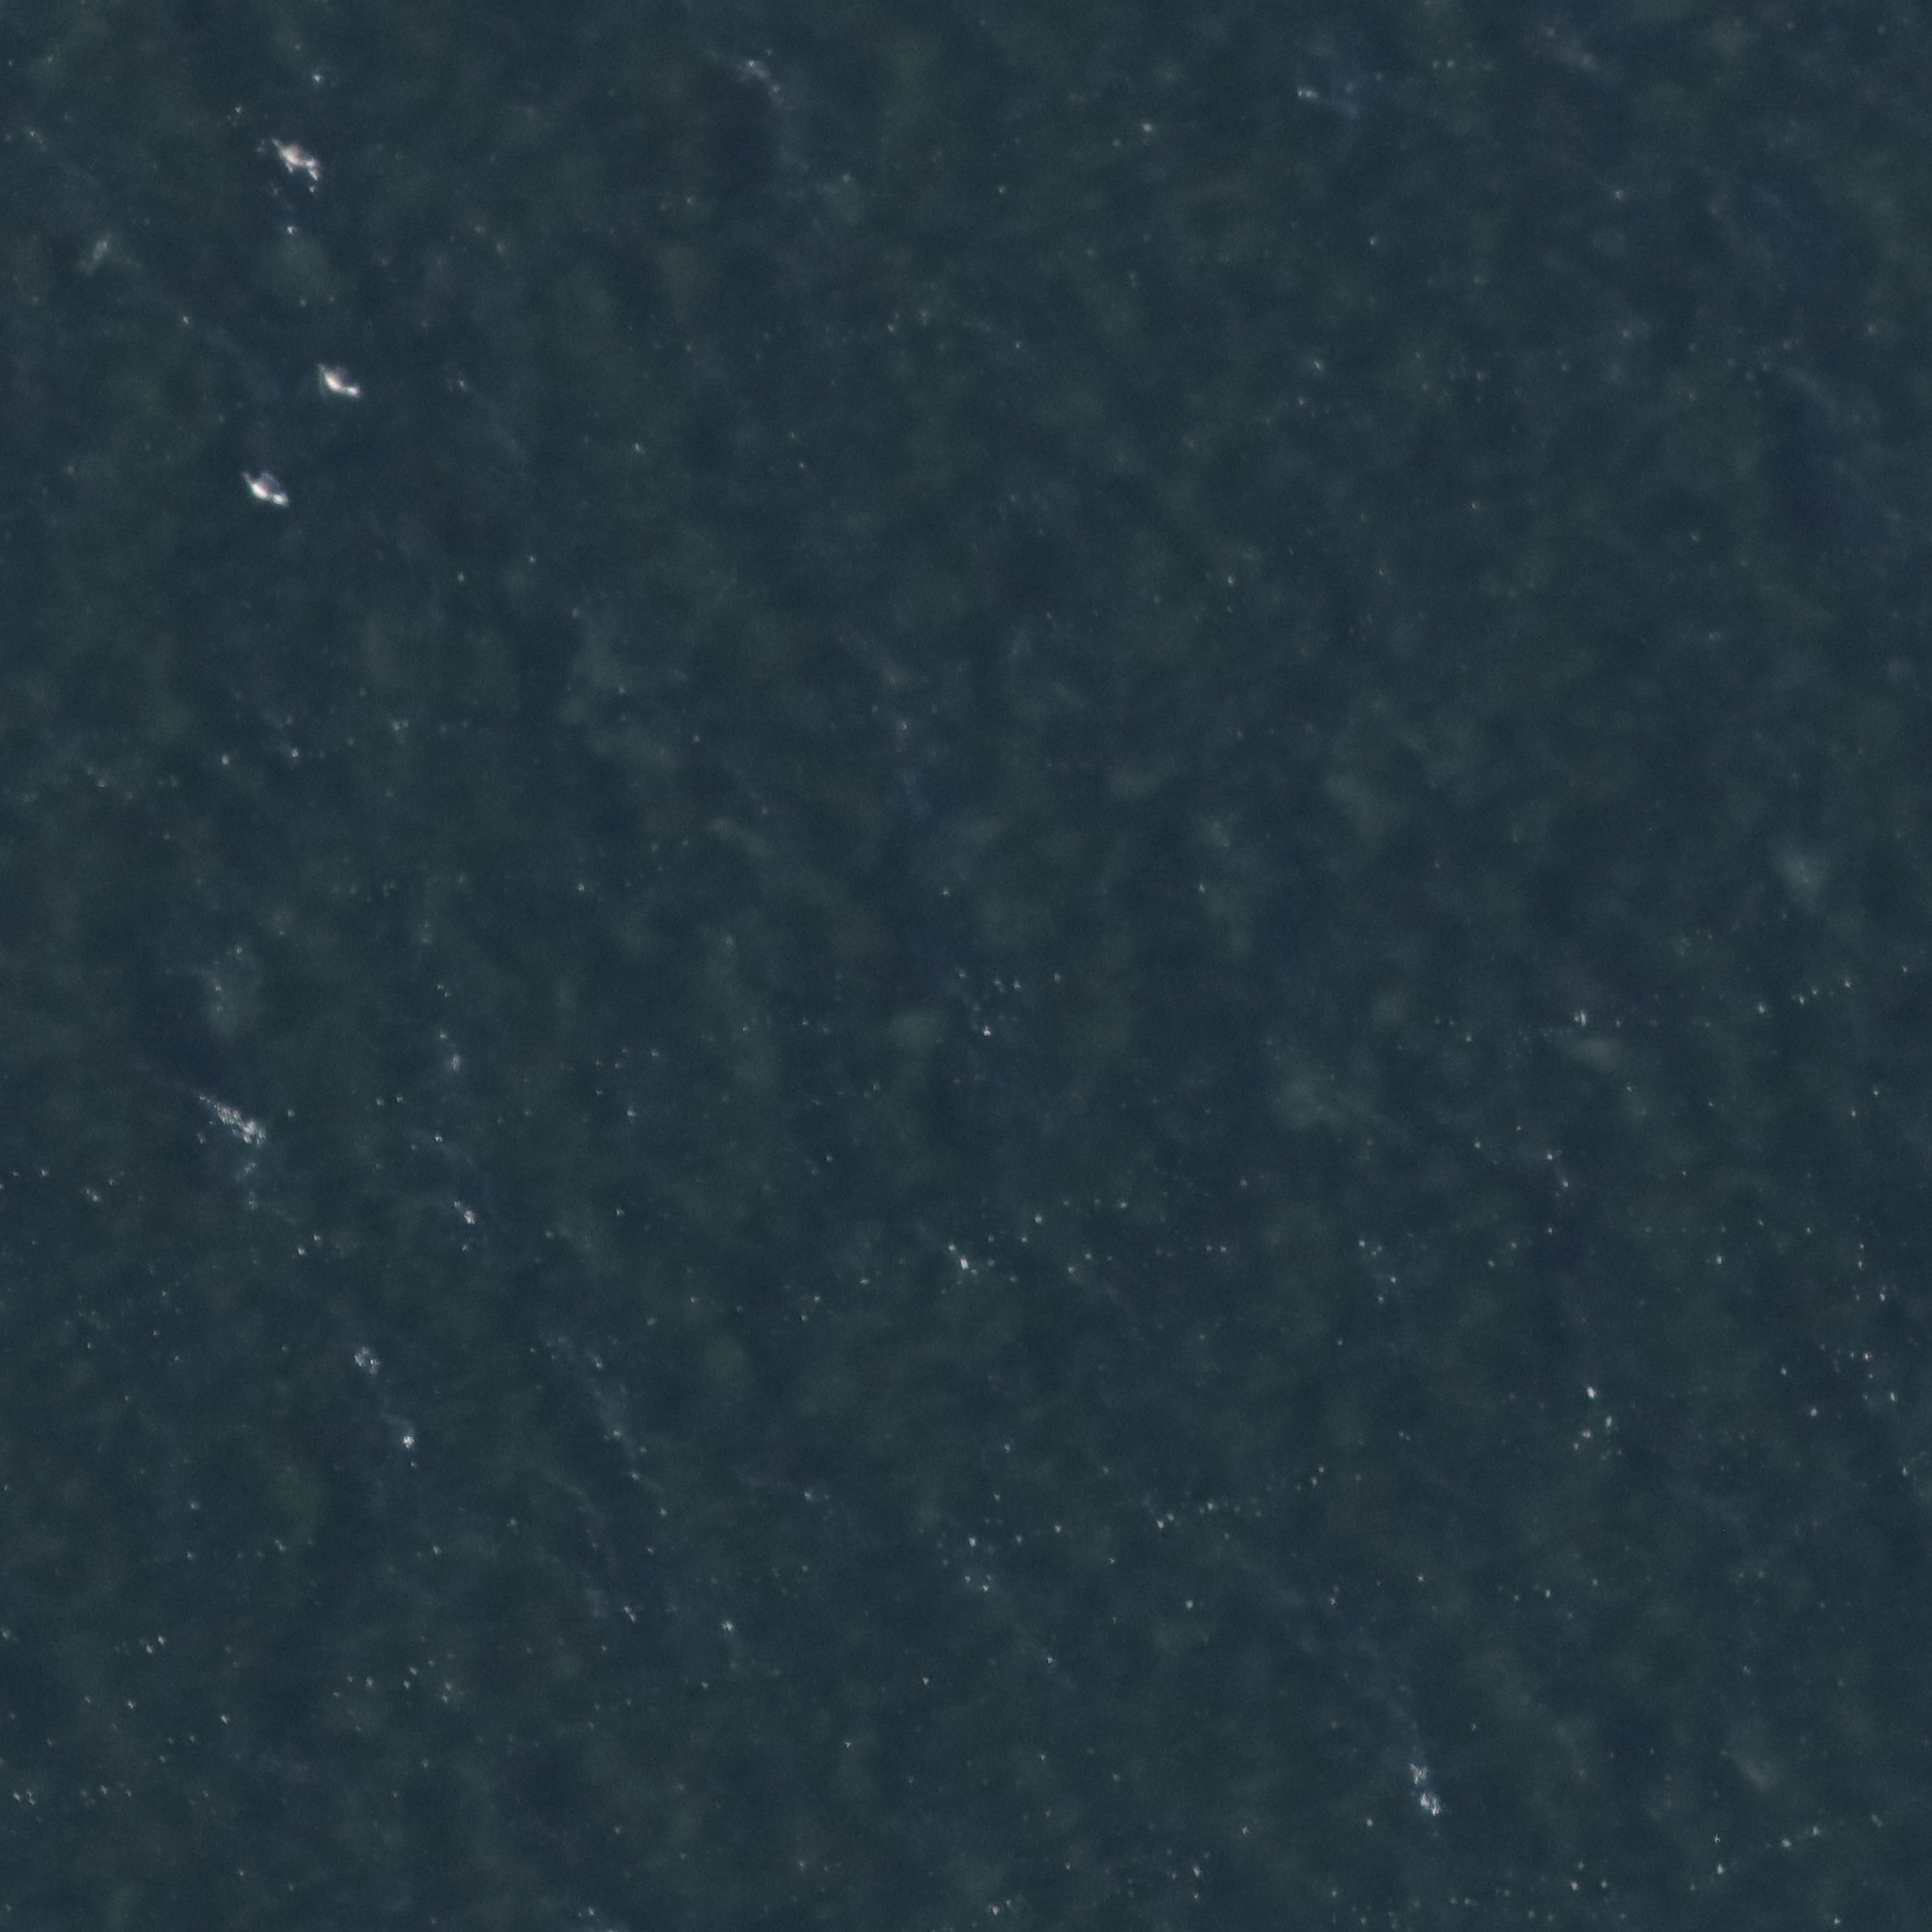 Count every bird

3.